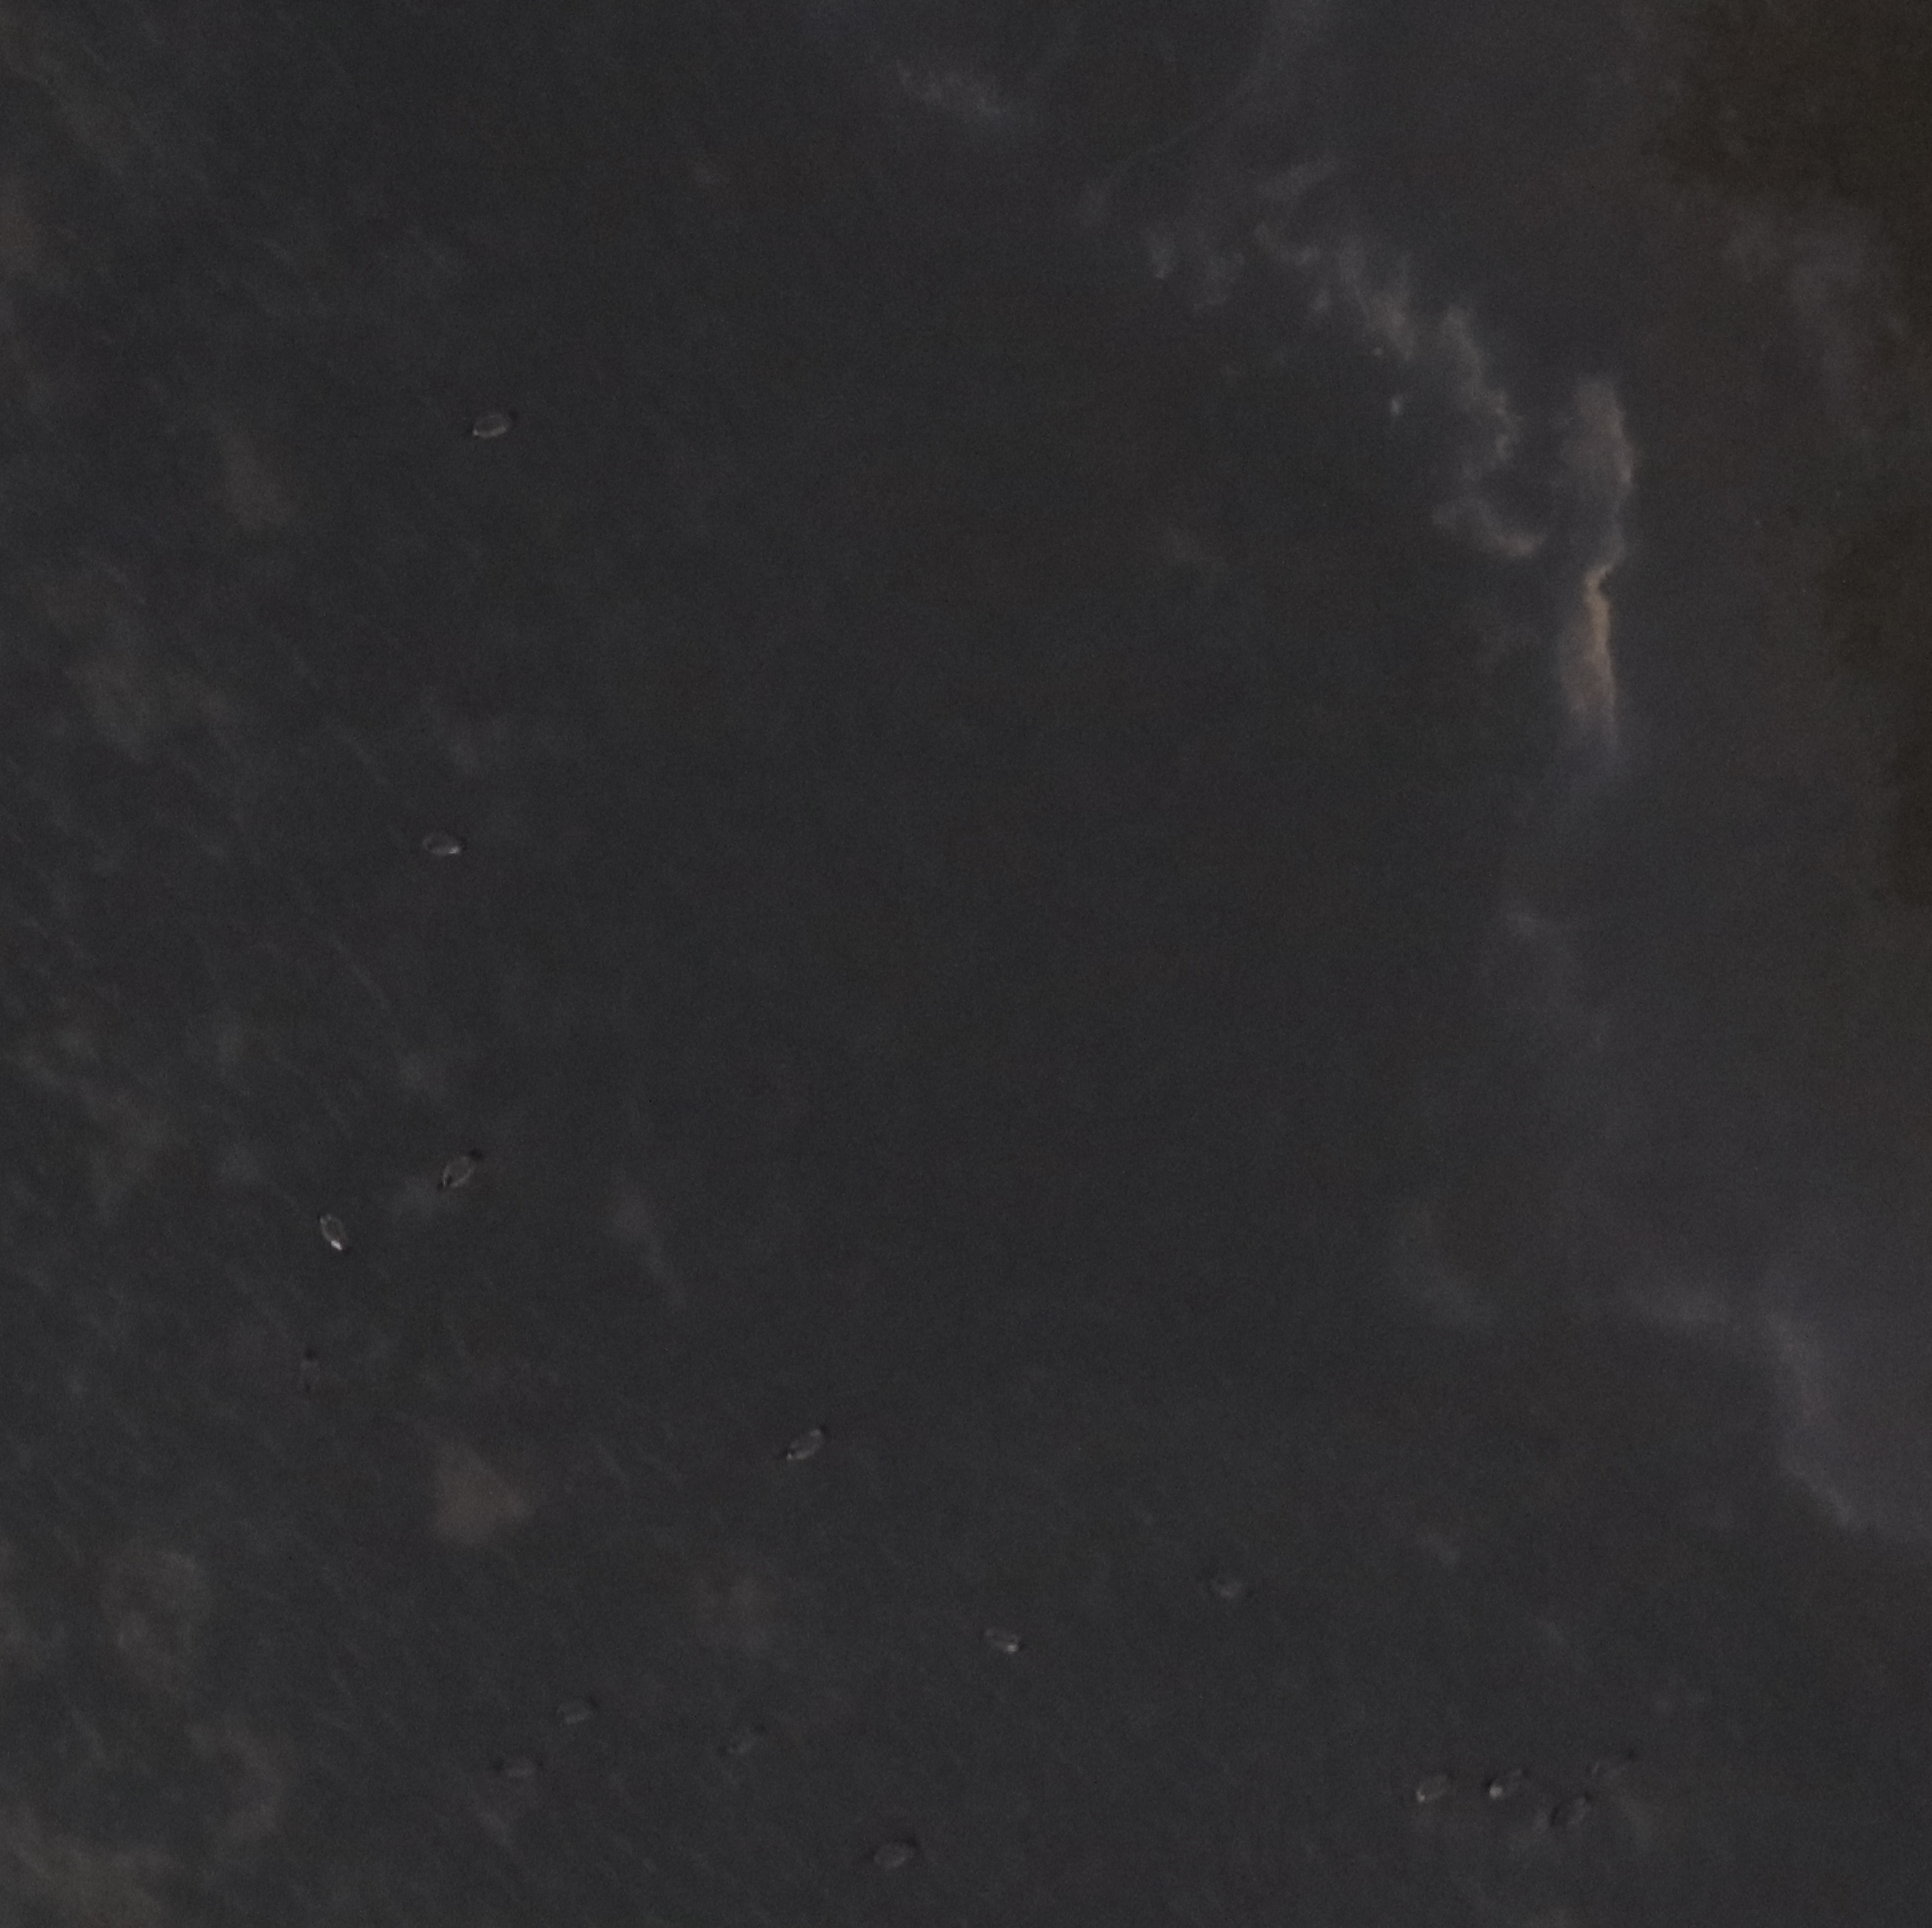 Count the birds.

16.